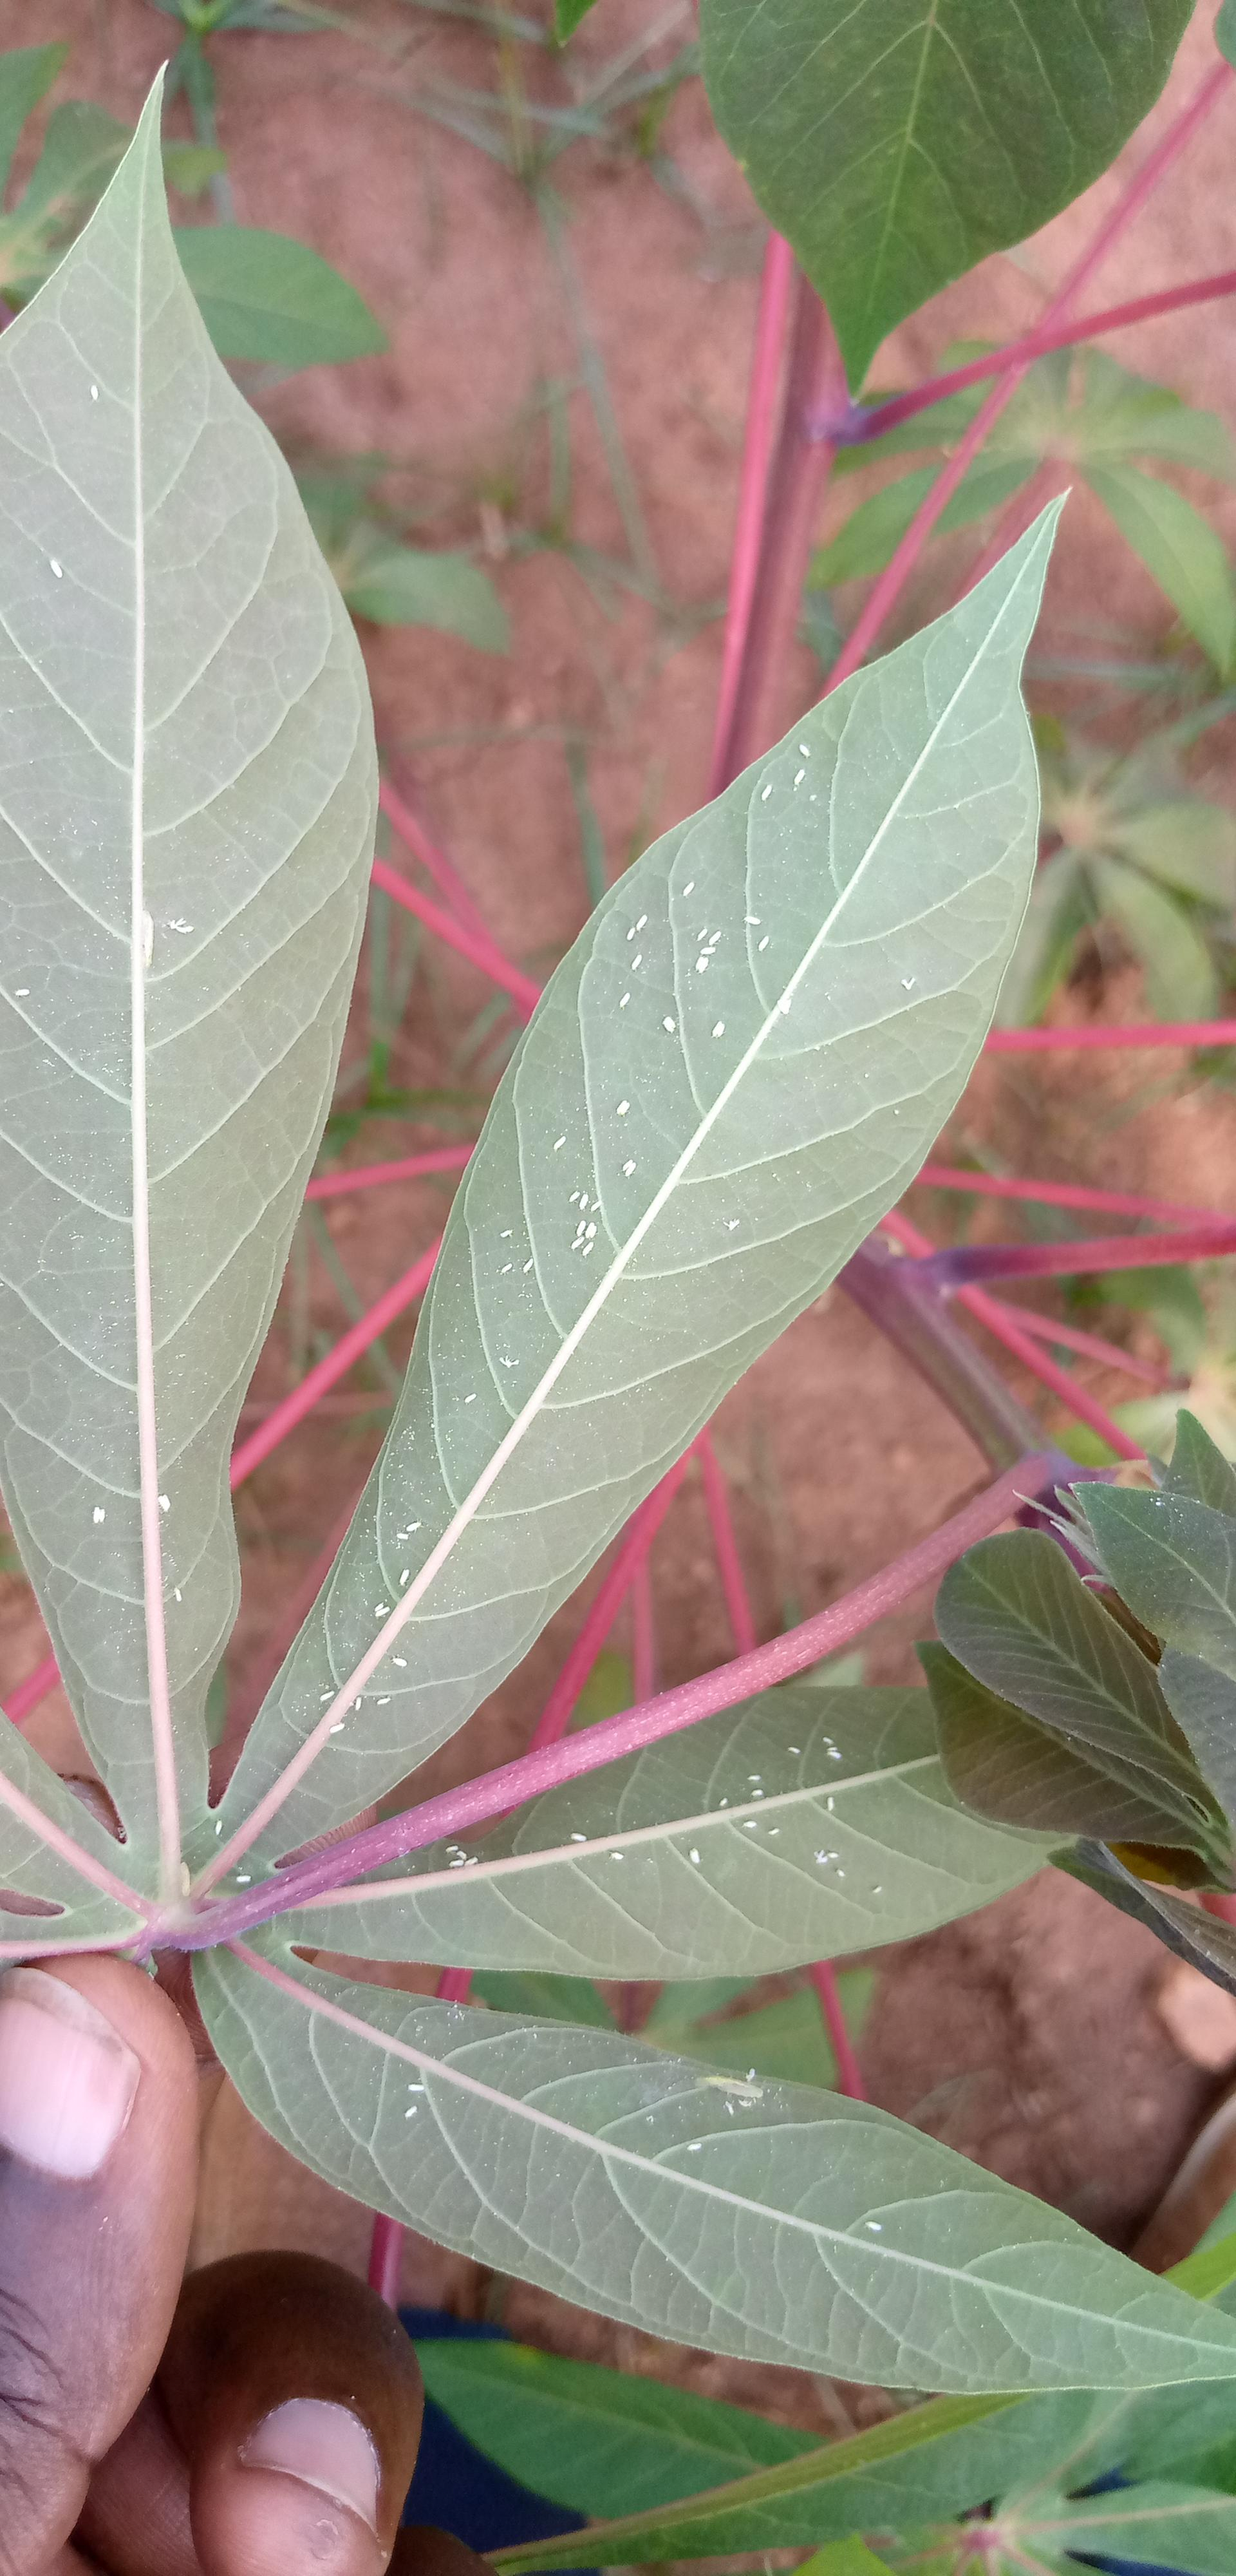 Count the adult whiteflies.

85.